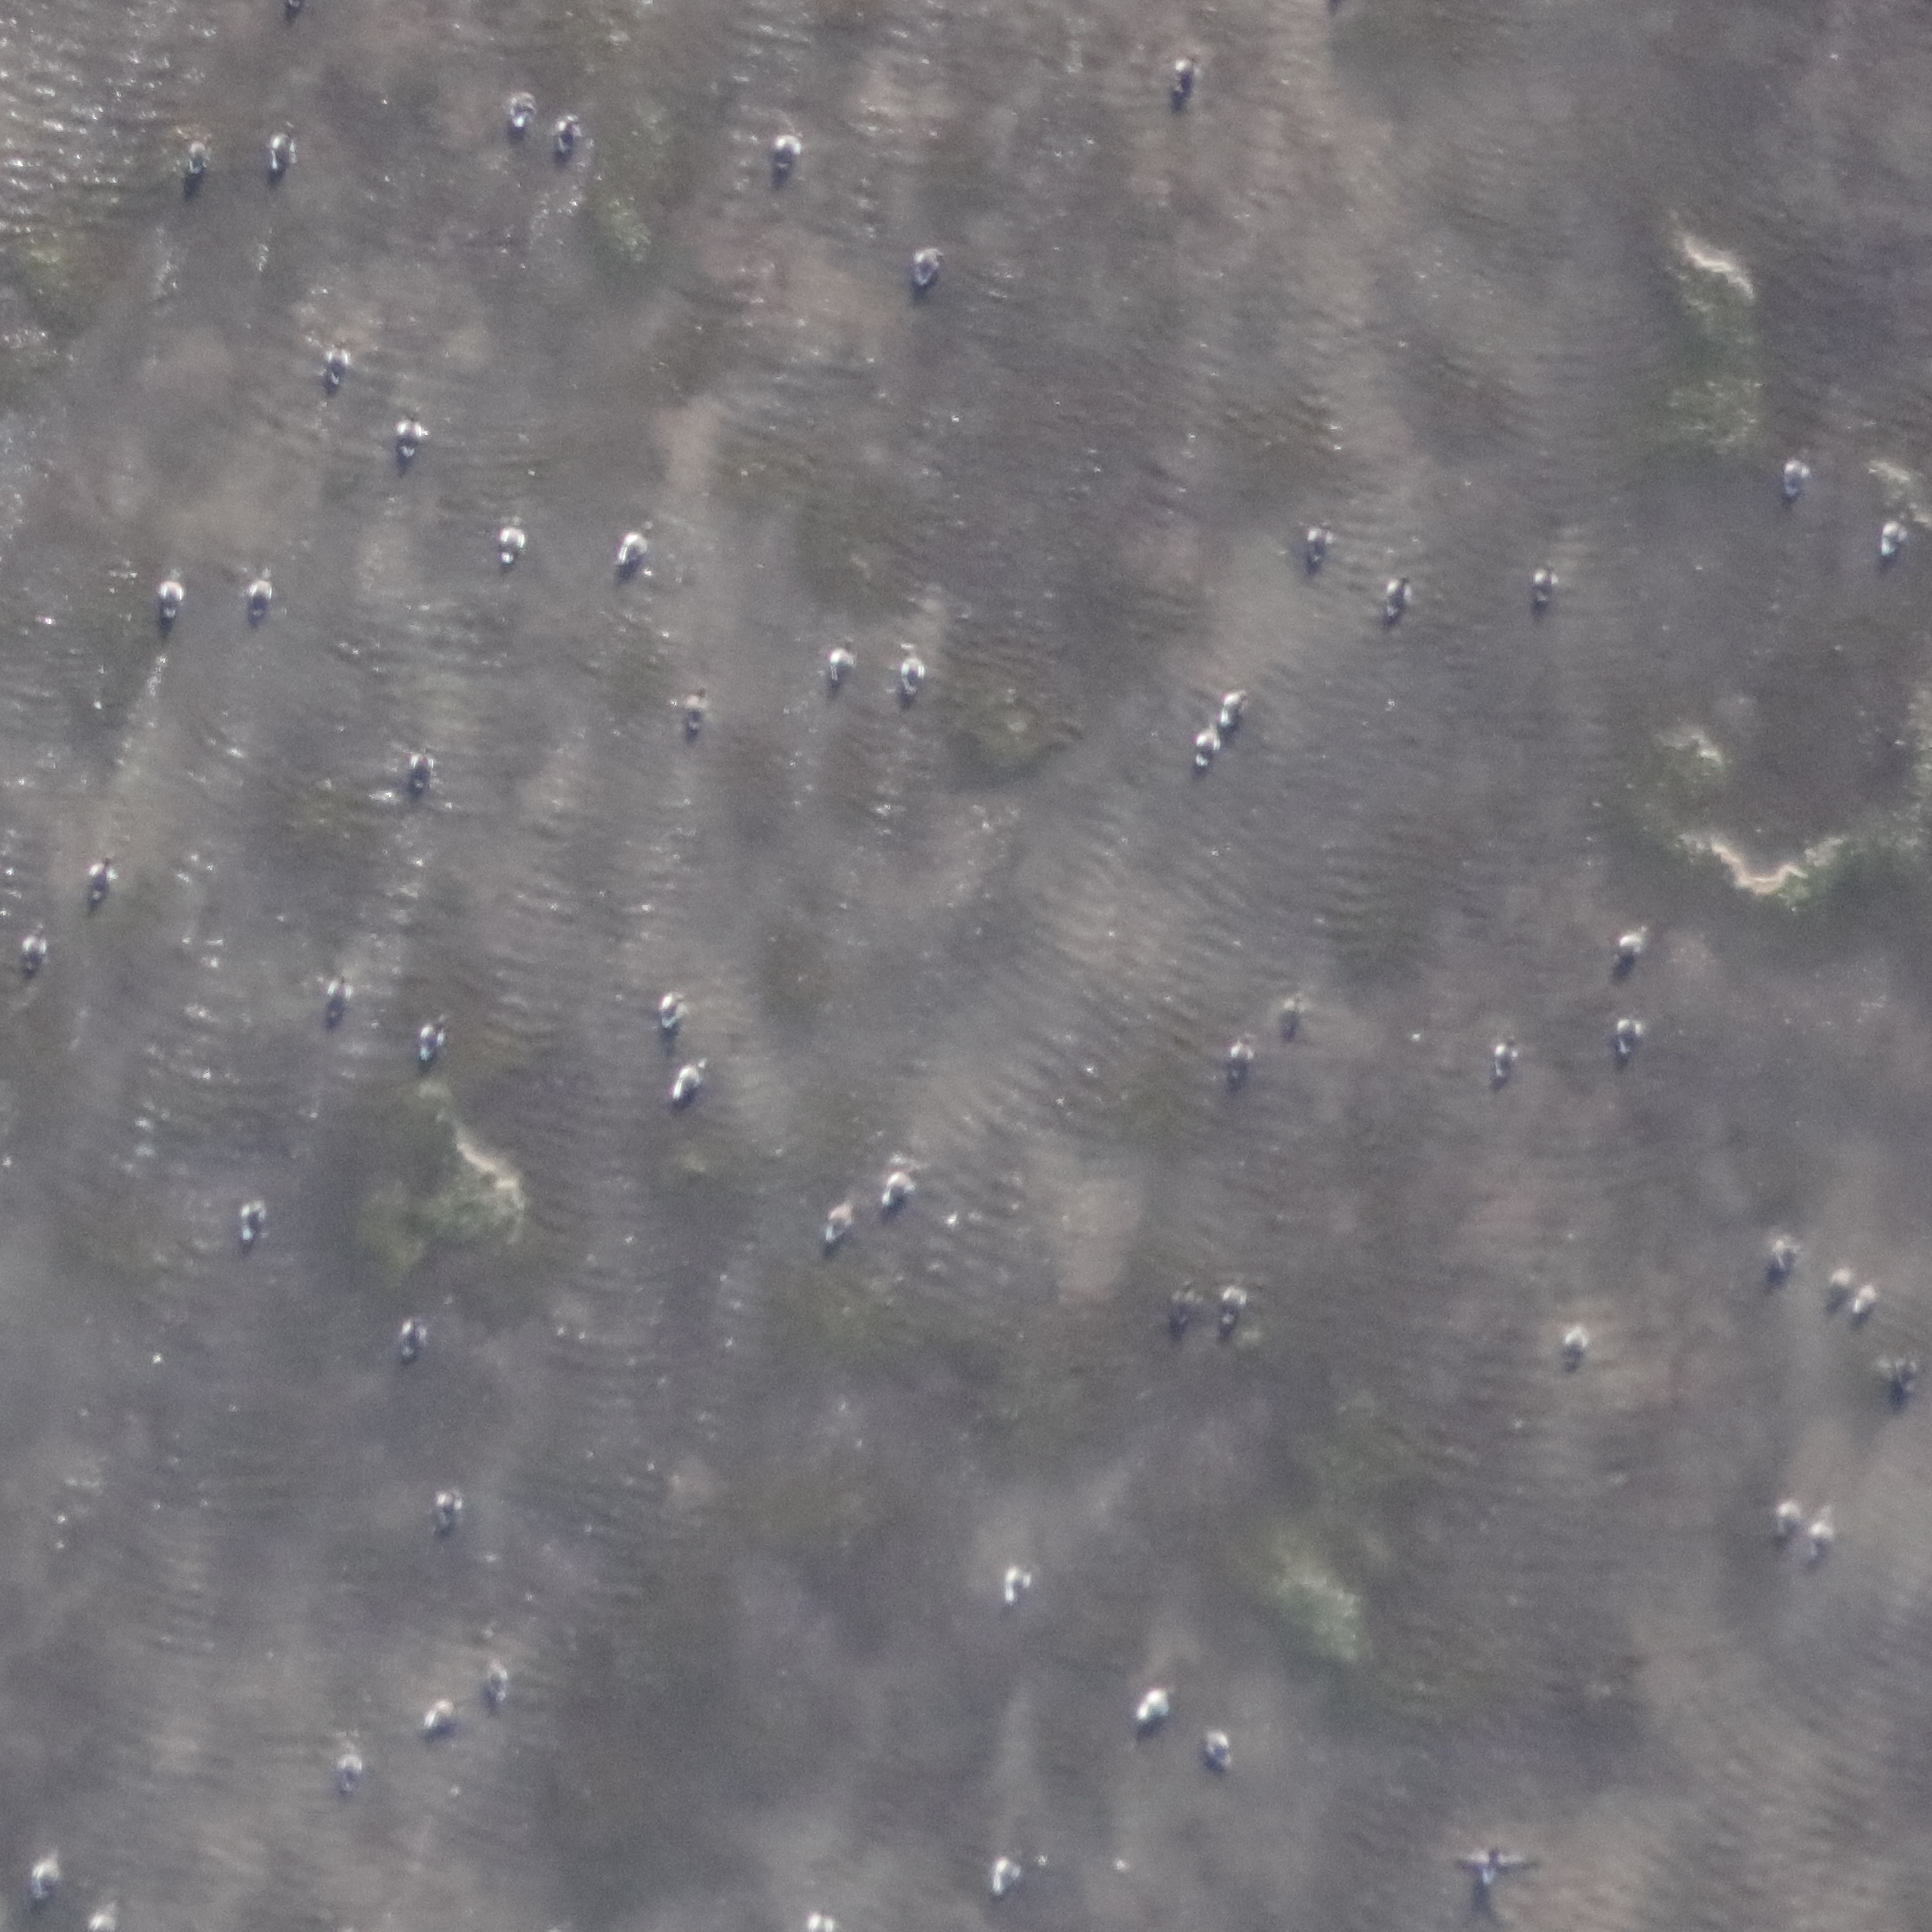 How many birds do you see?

59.